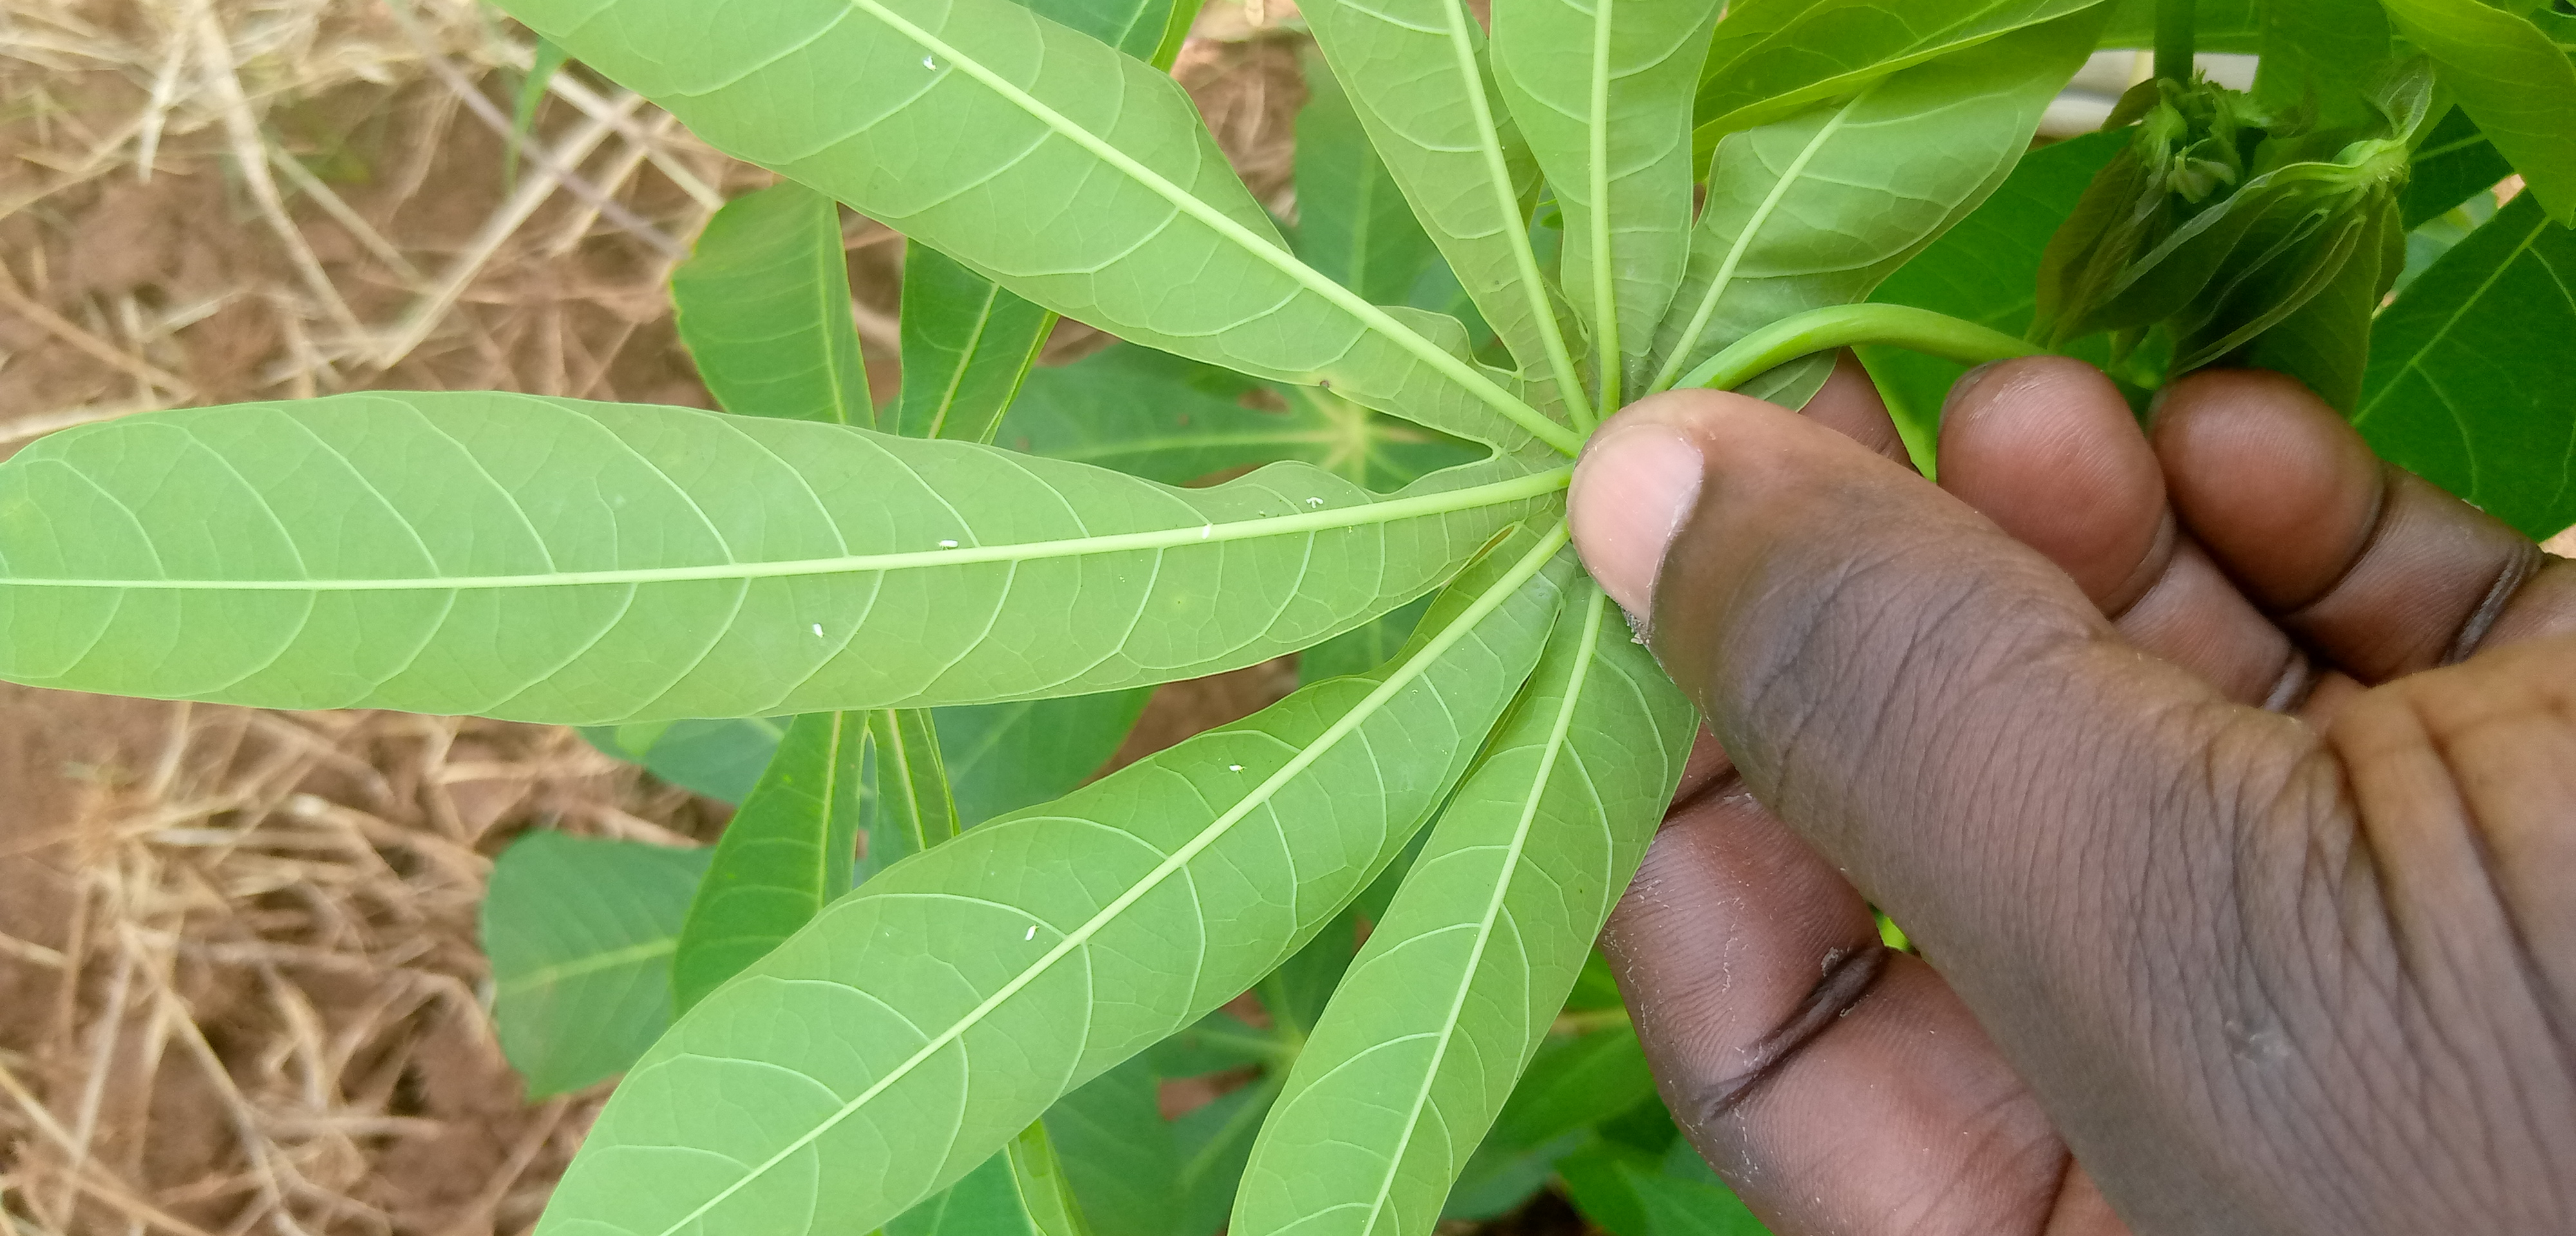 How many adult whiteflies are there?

6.